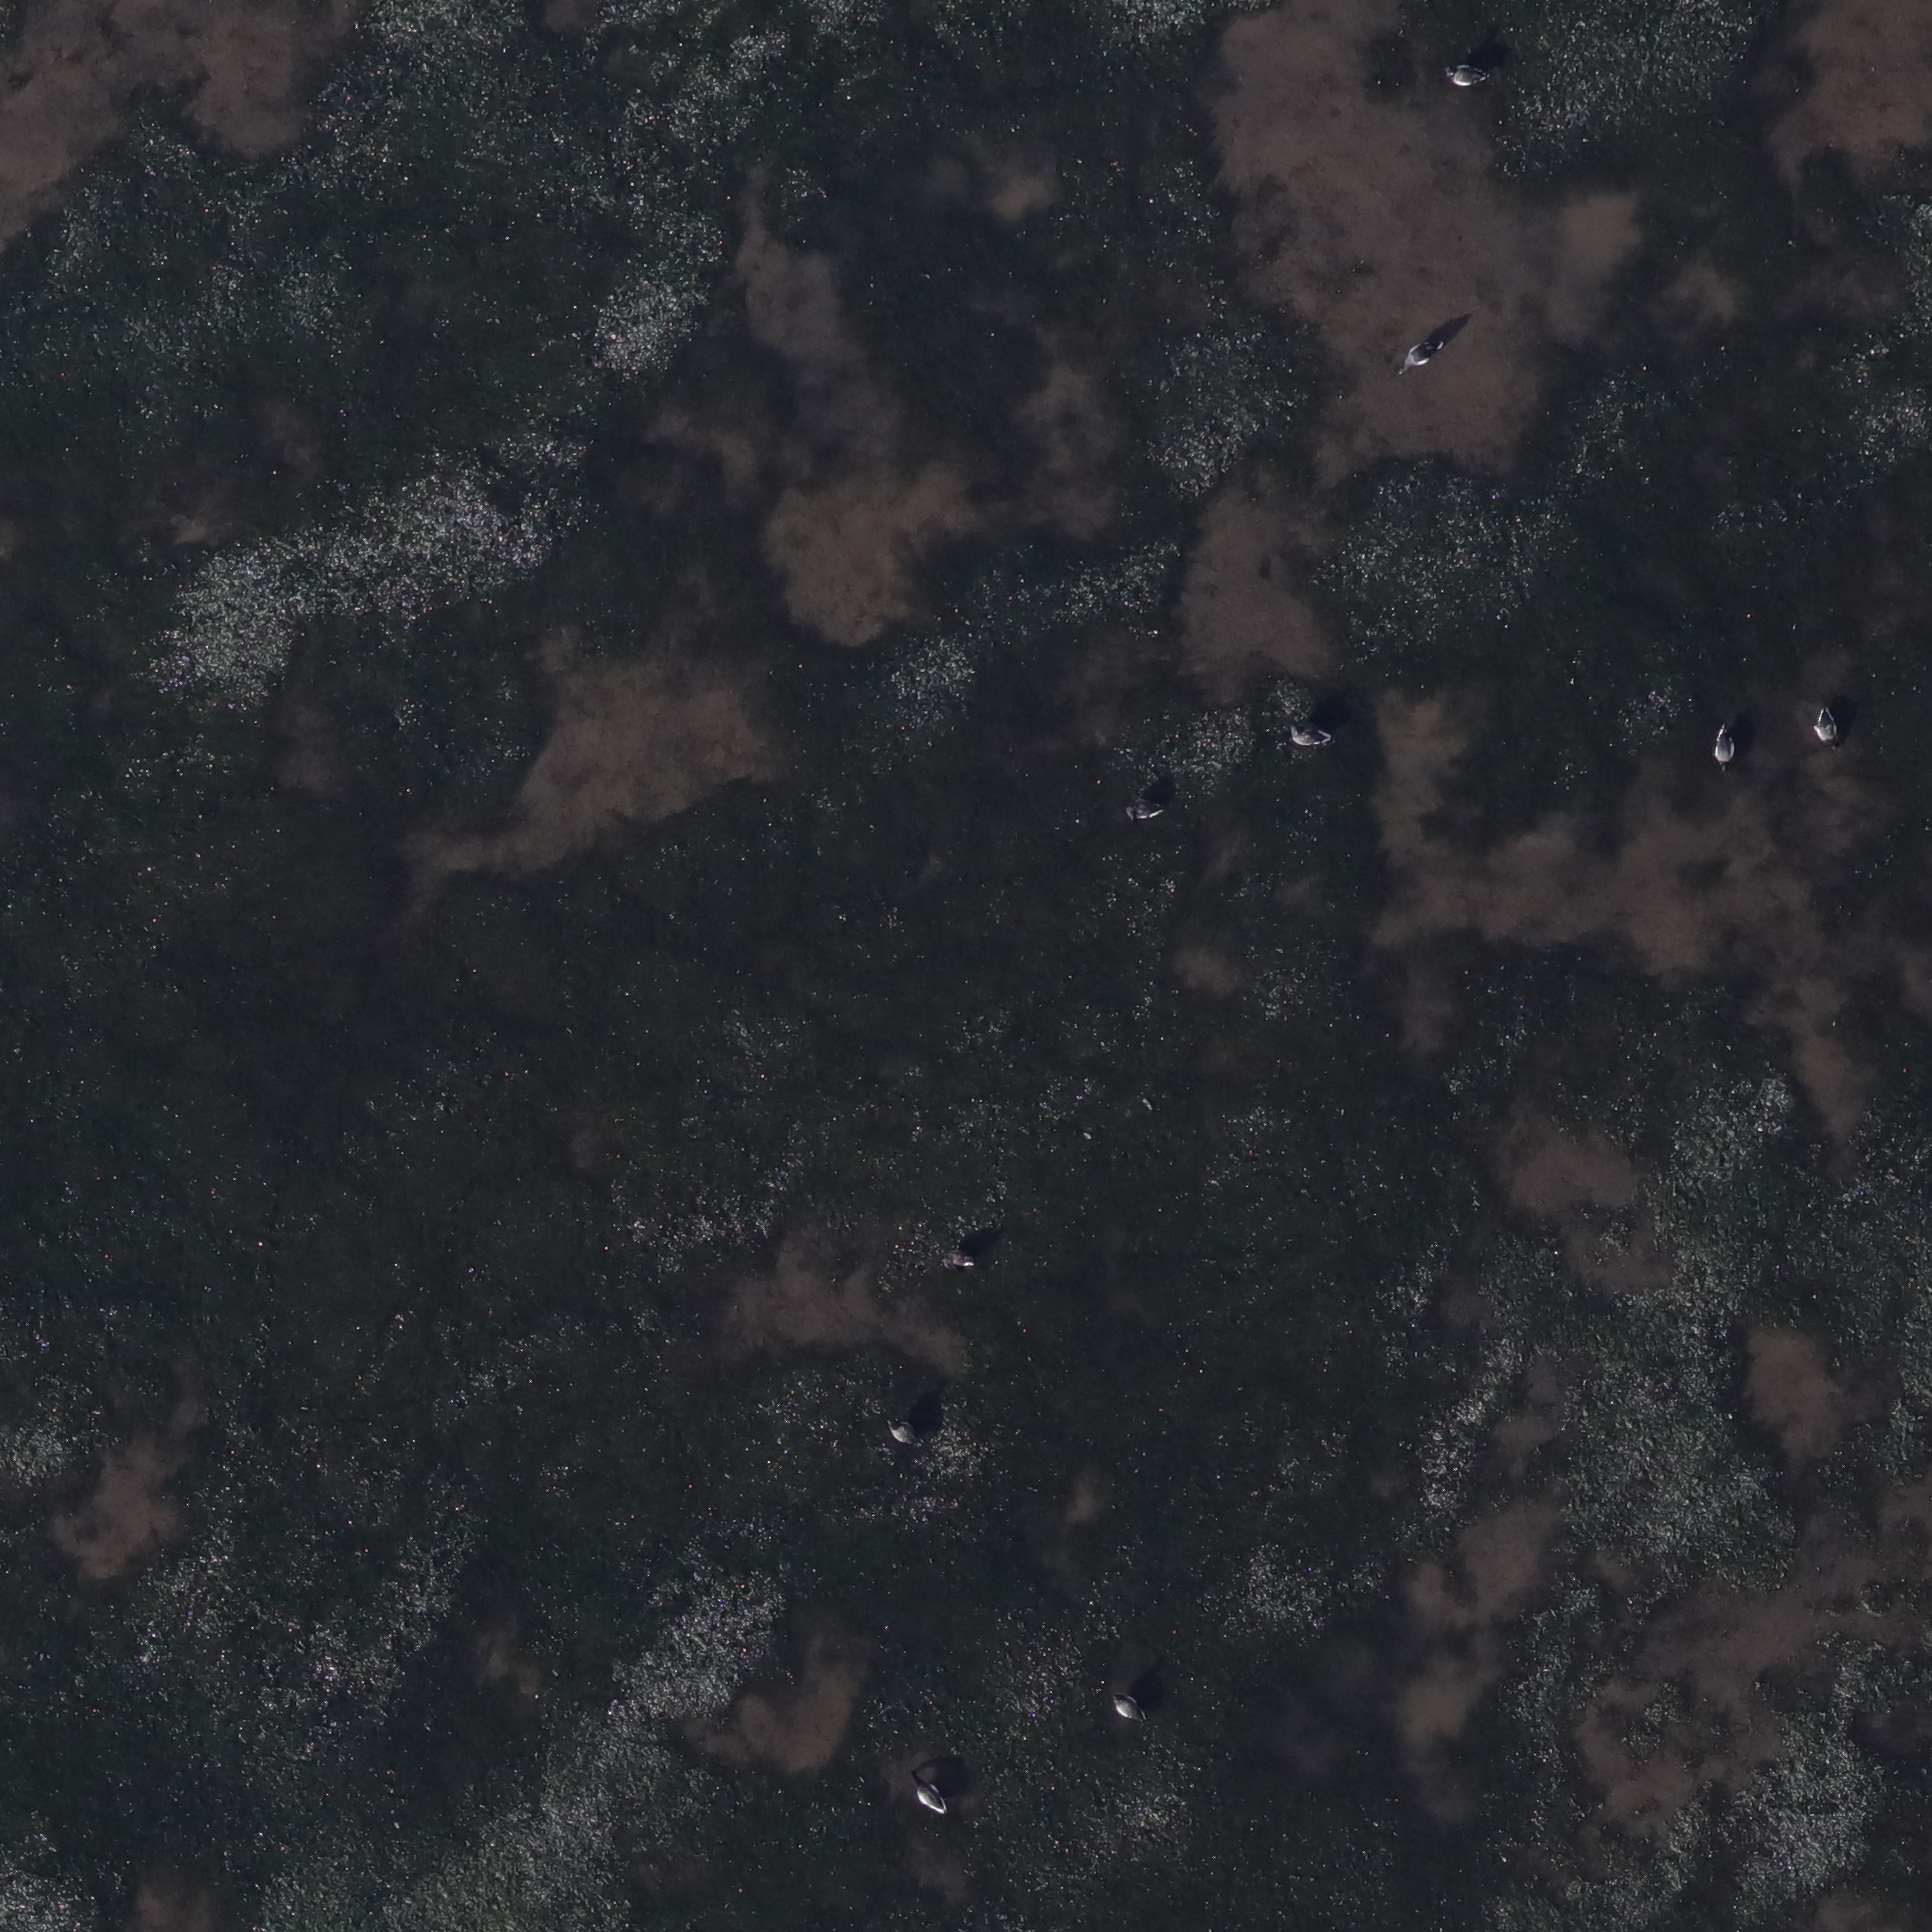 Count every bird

10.